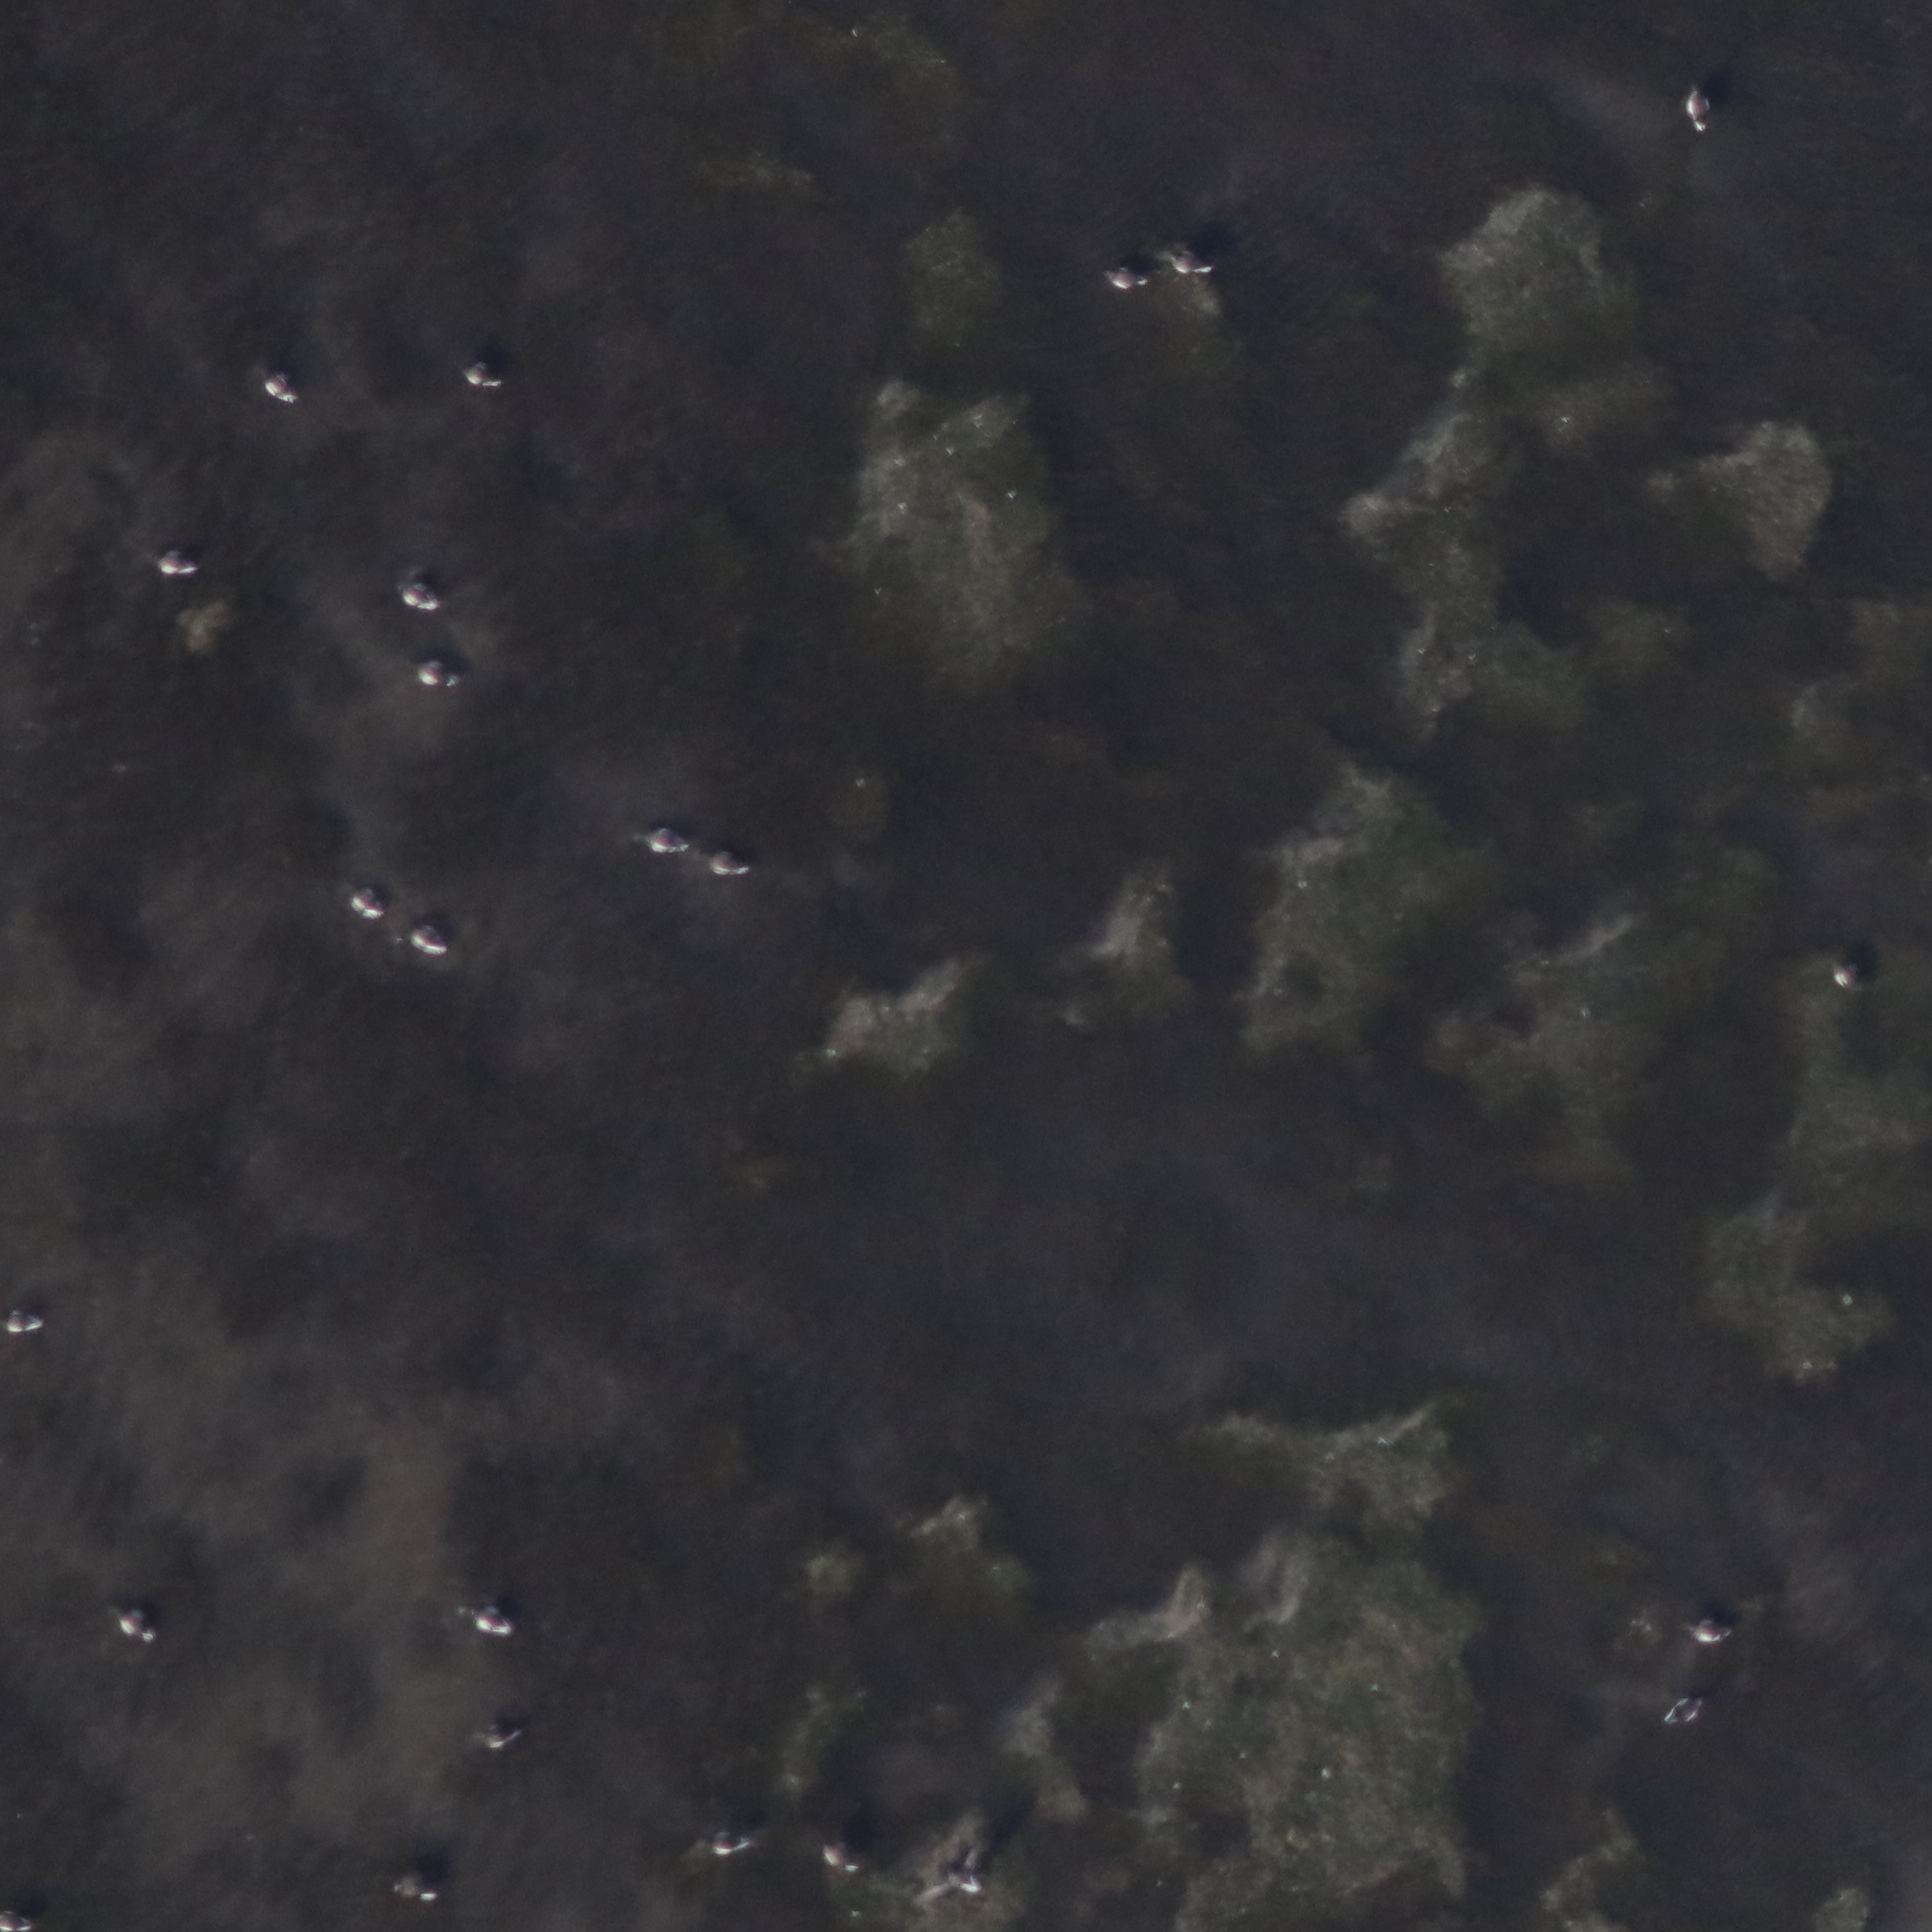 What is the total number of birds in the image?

24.